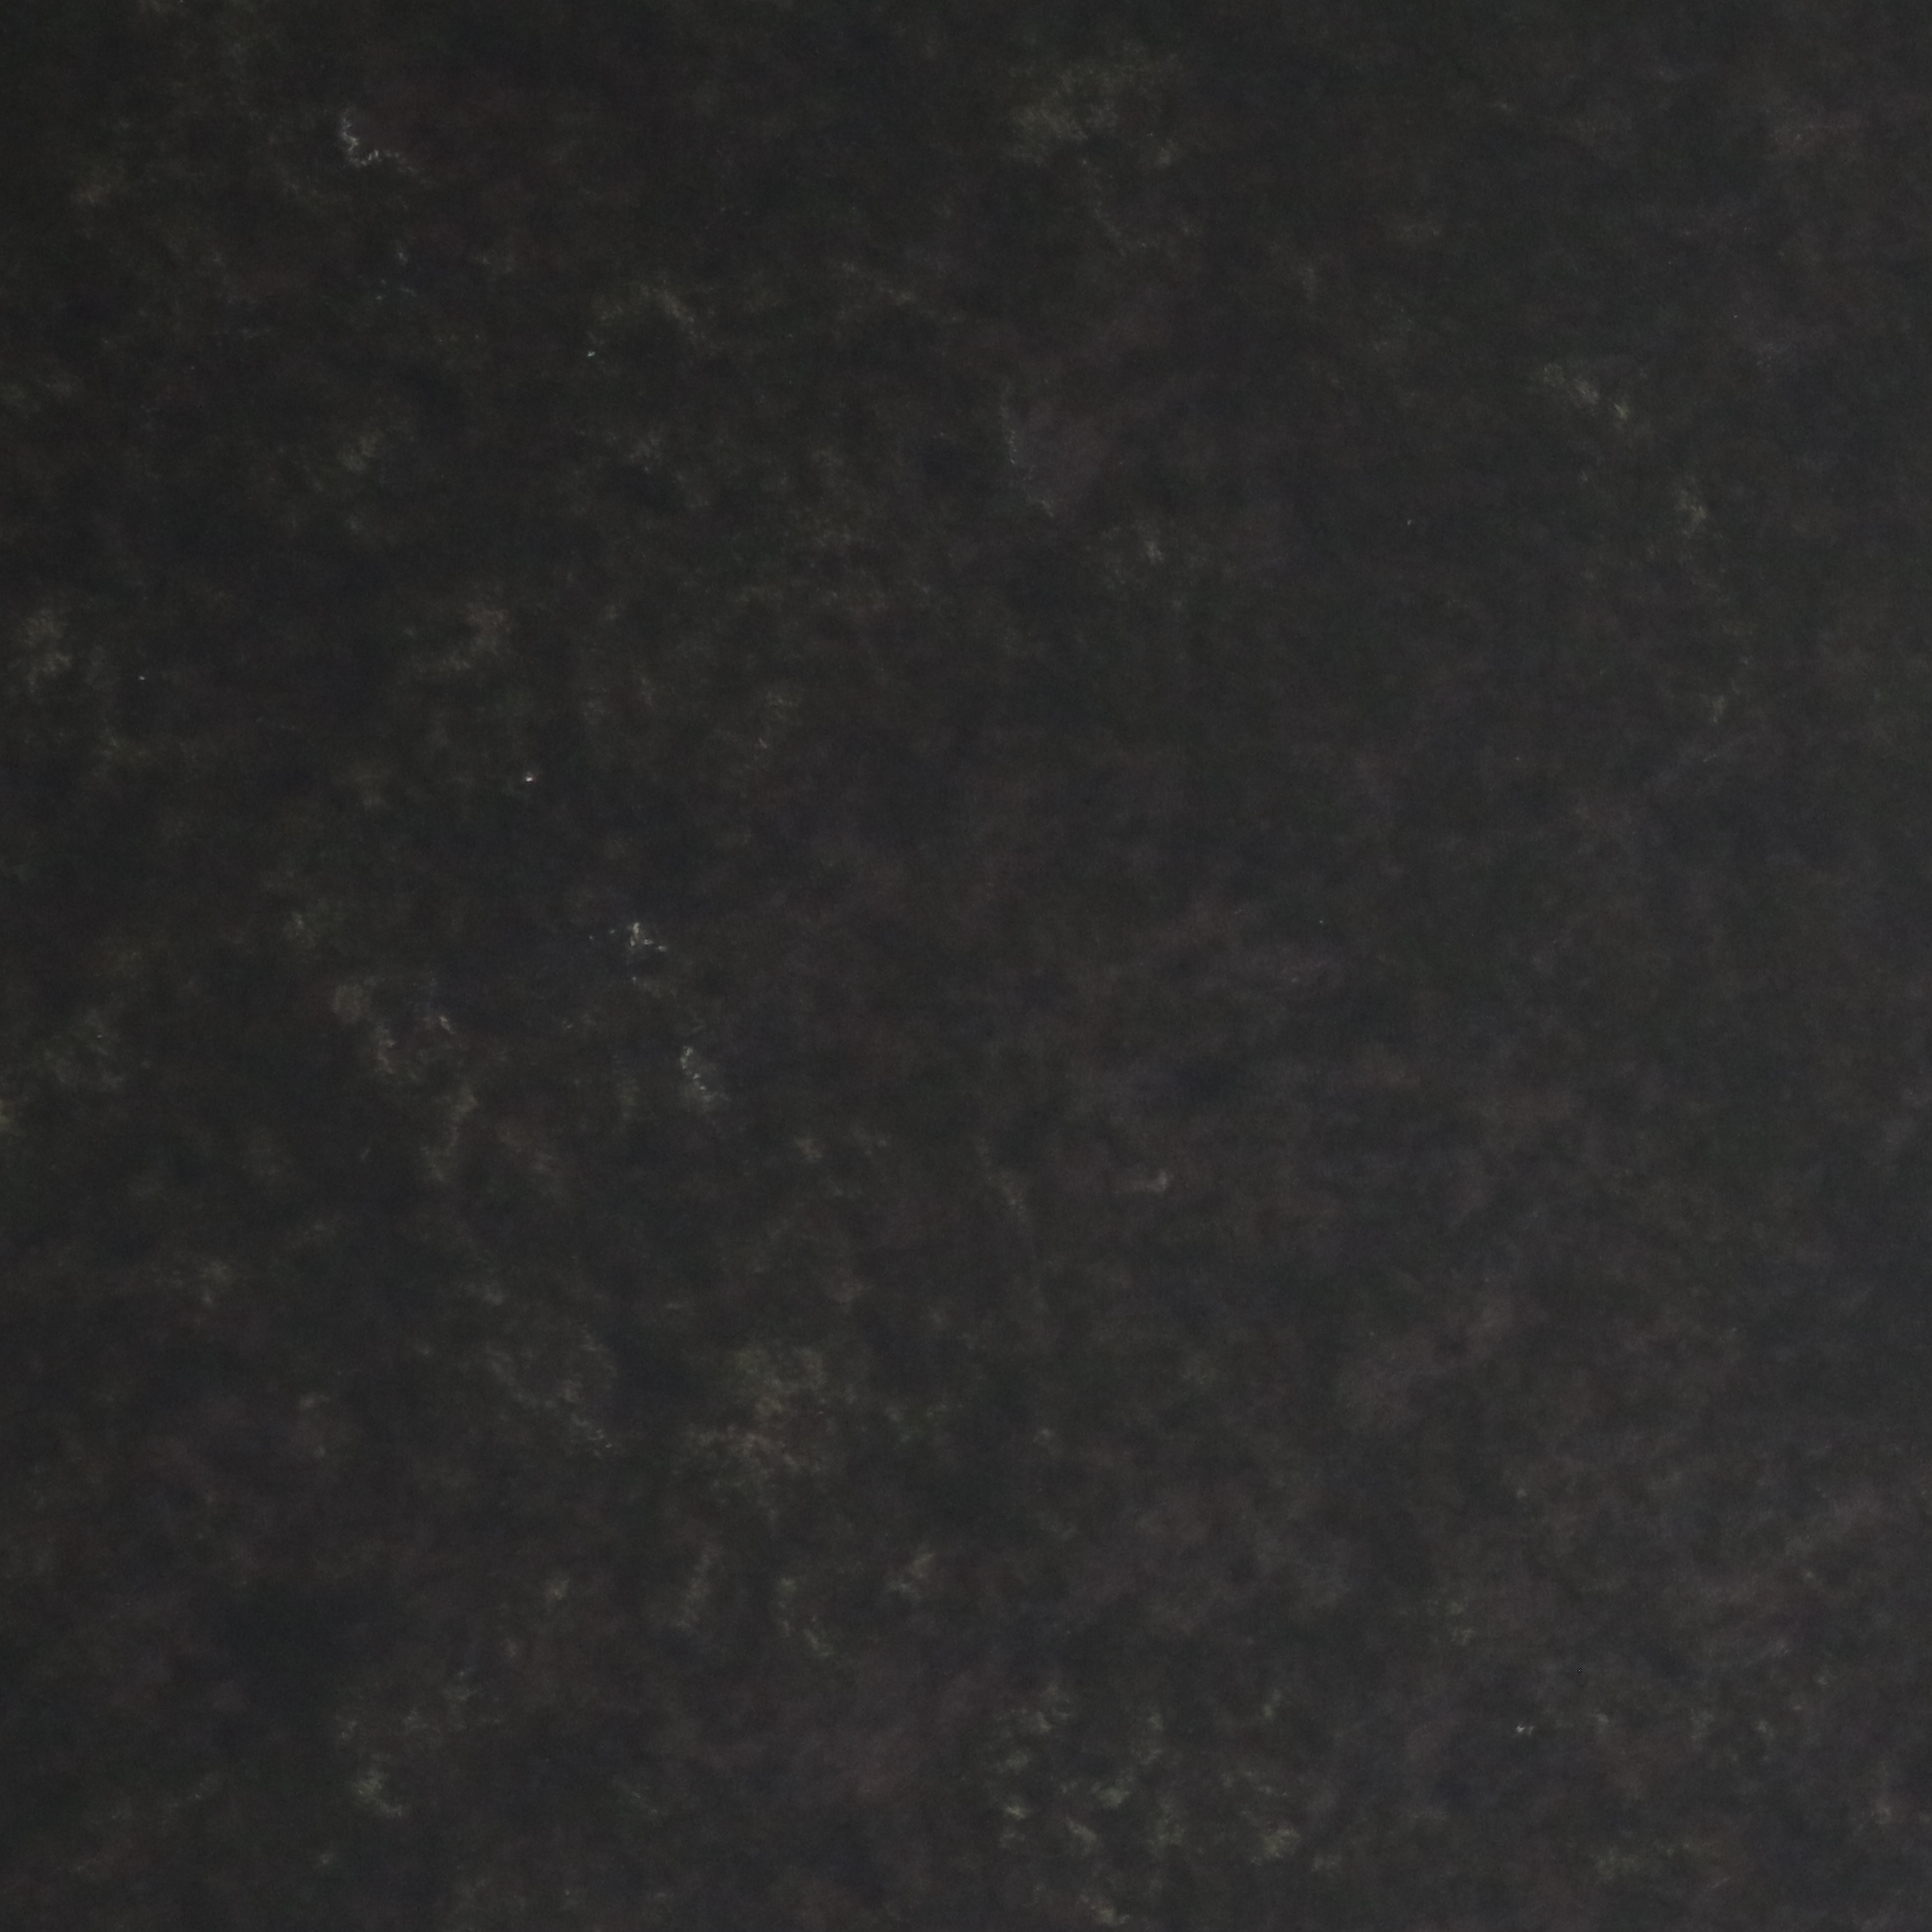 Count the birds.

0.